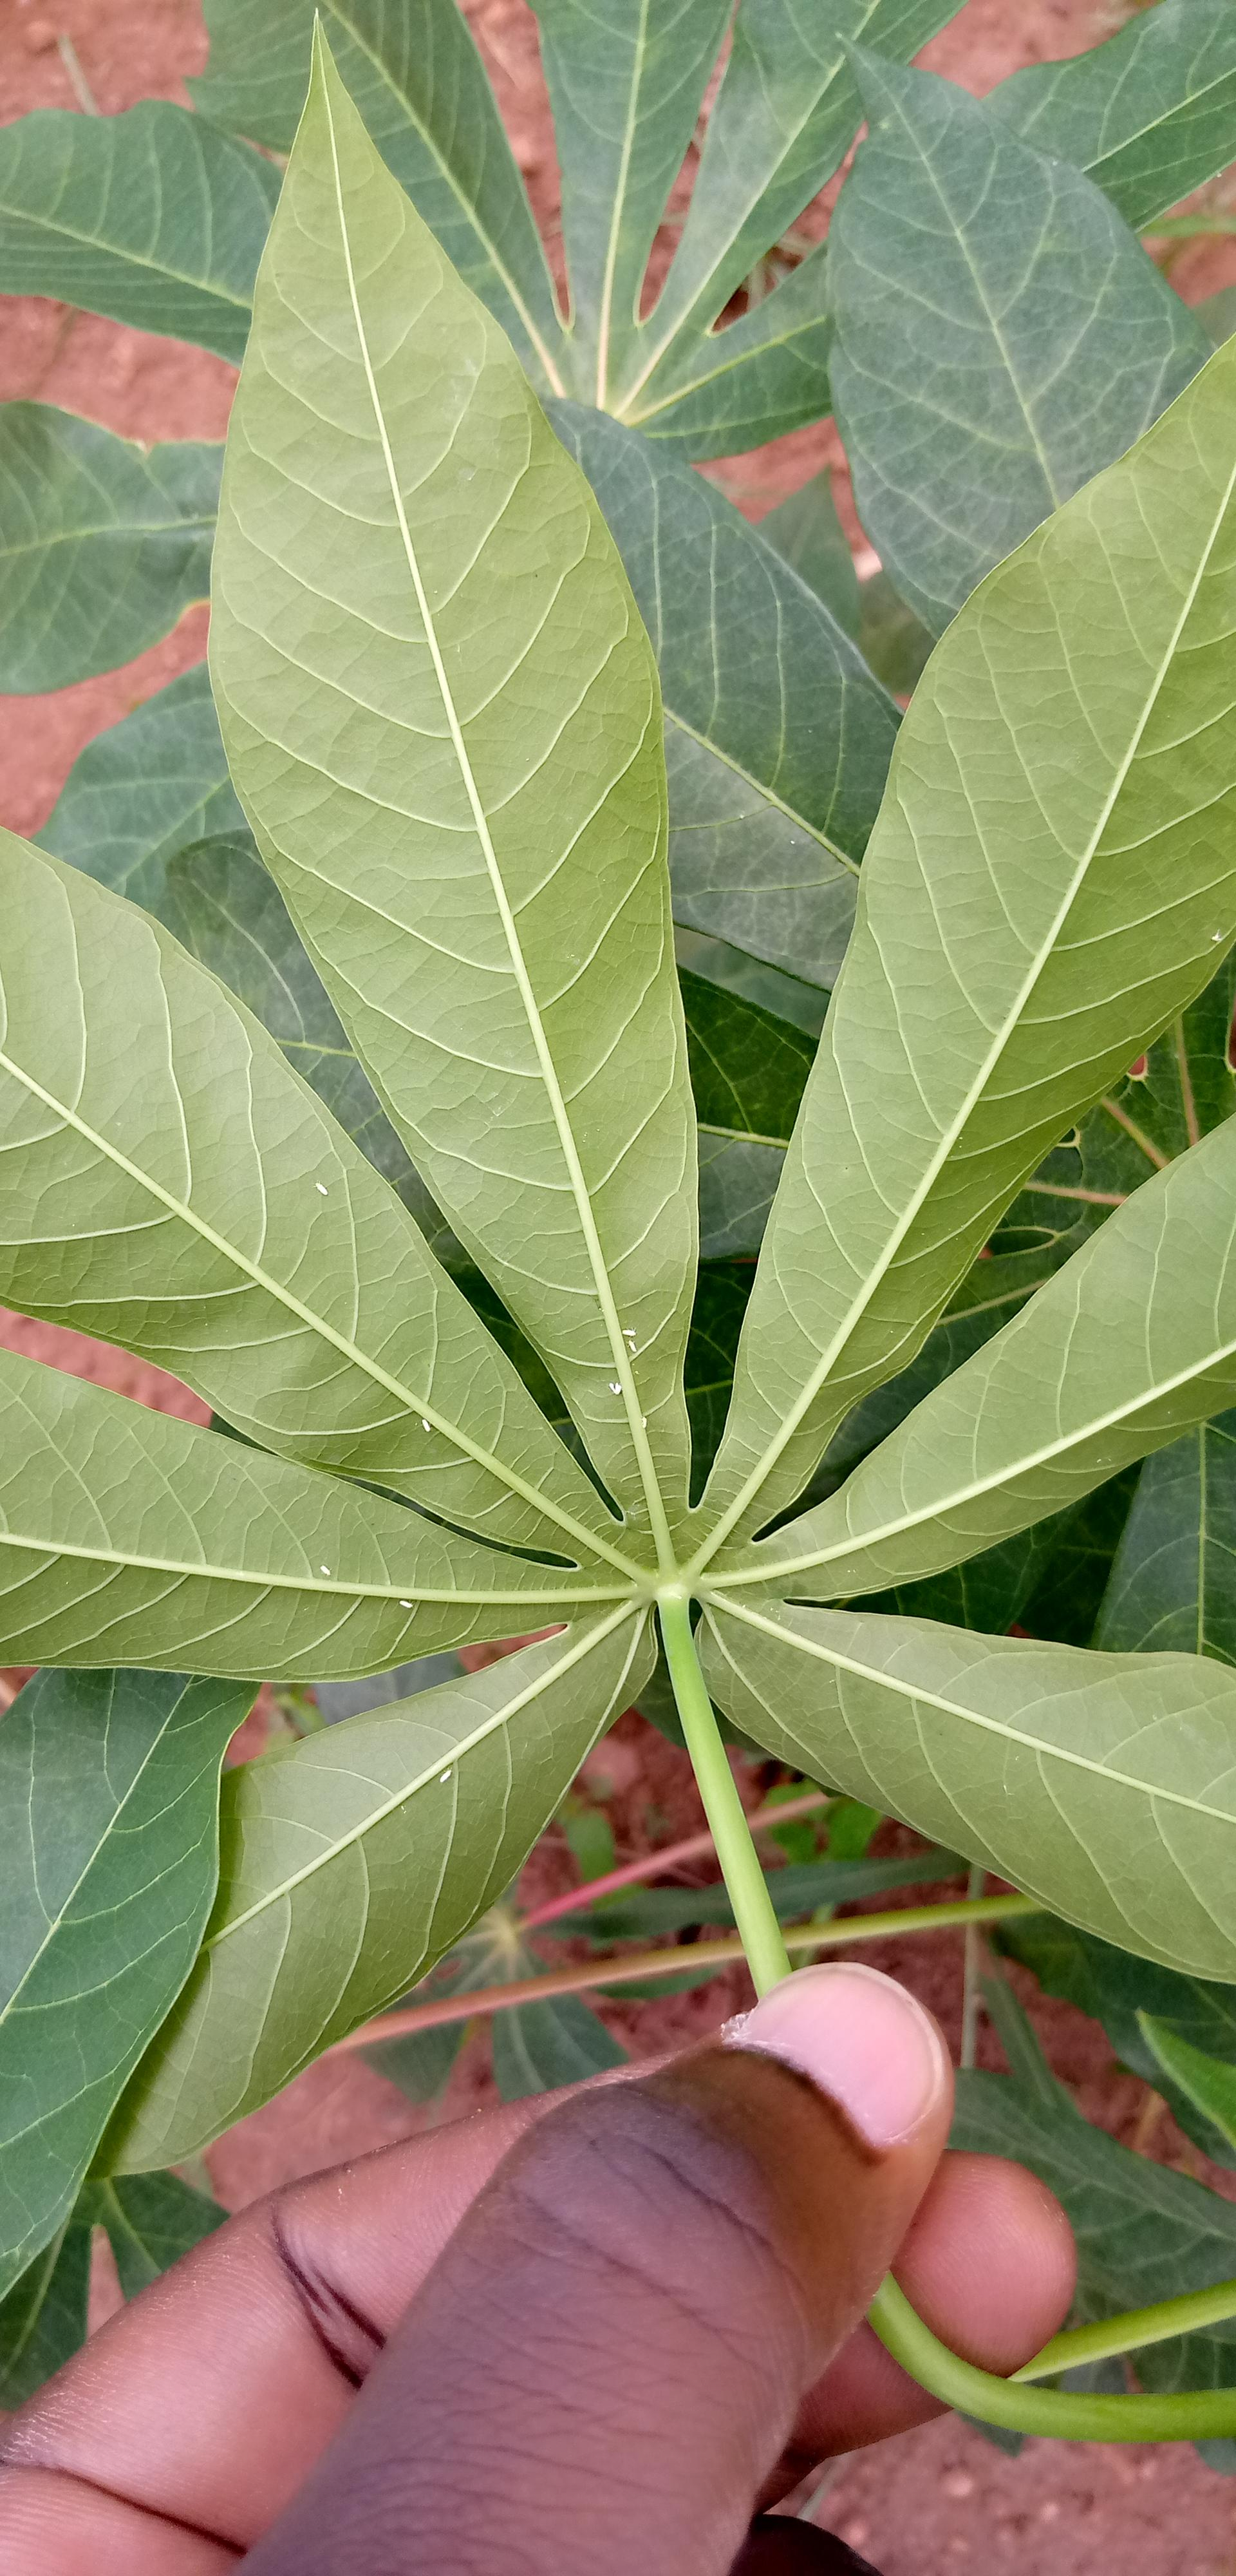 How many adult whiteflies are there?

9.